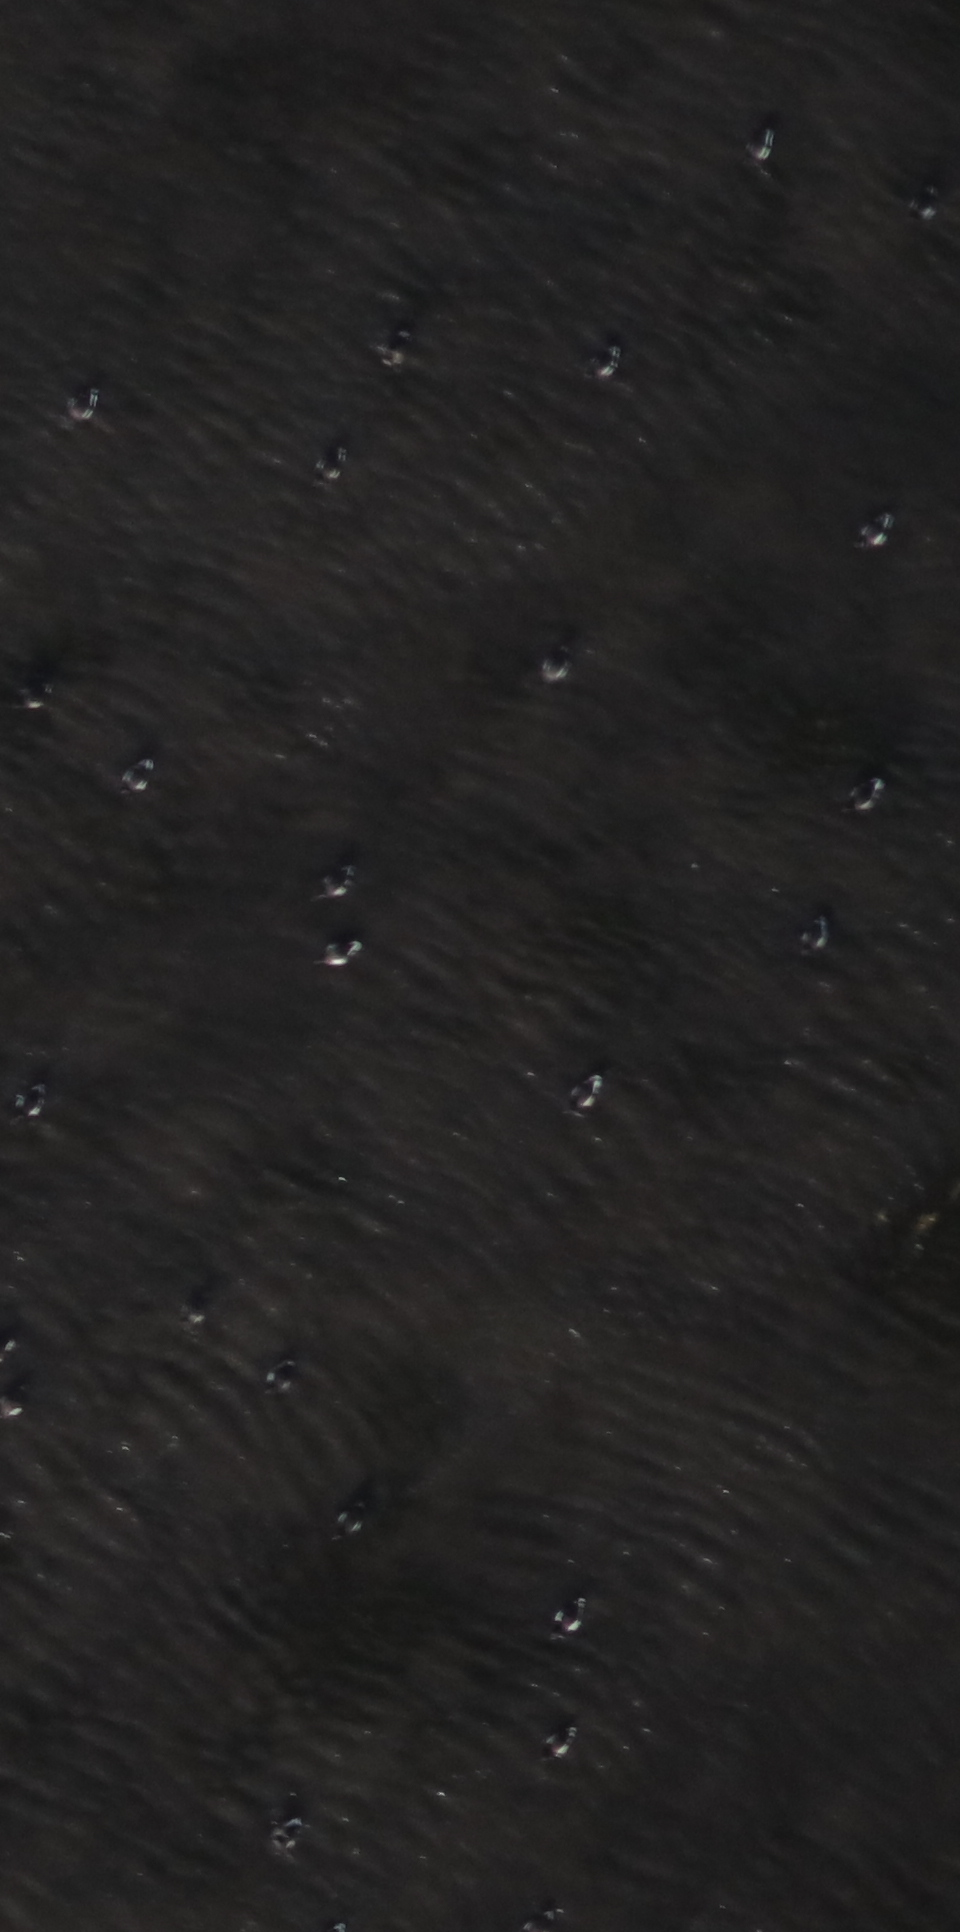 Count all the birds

23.